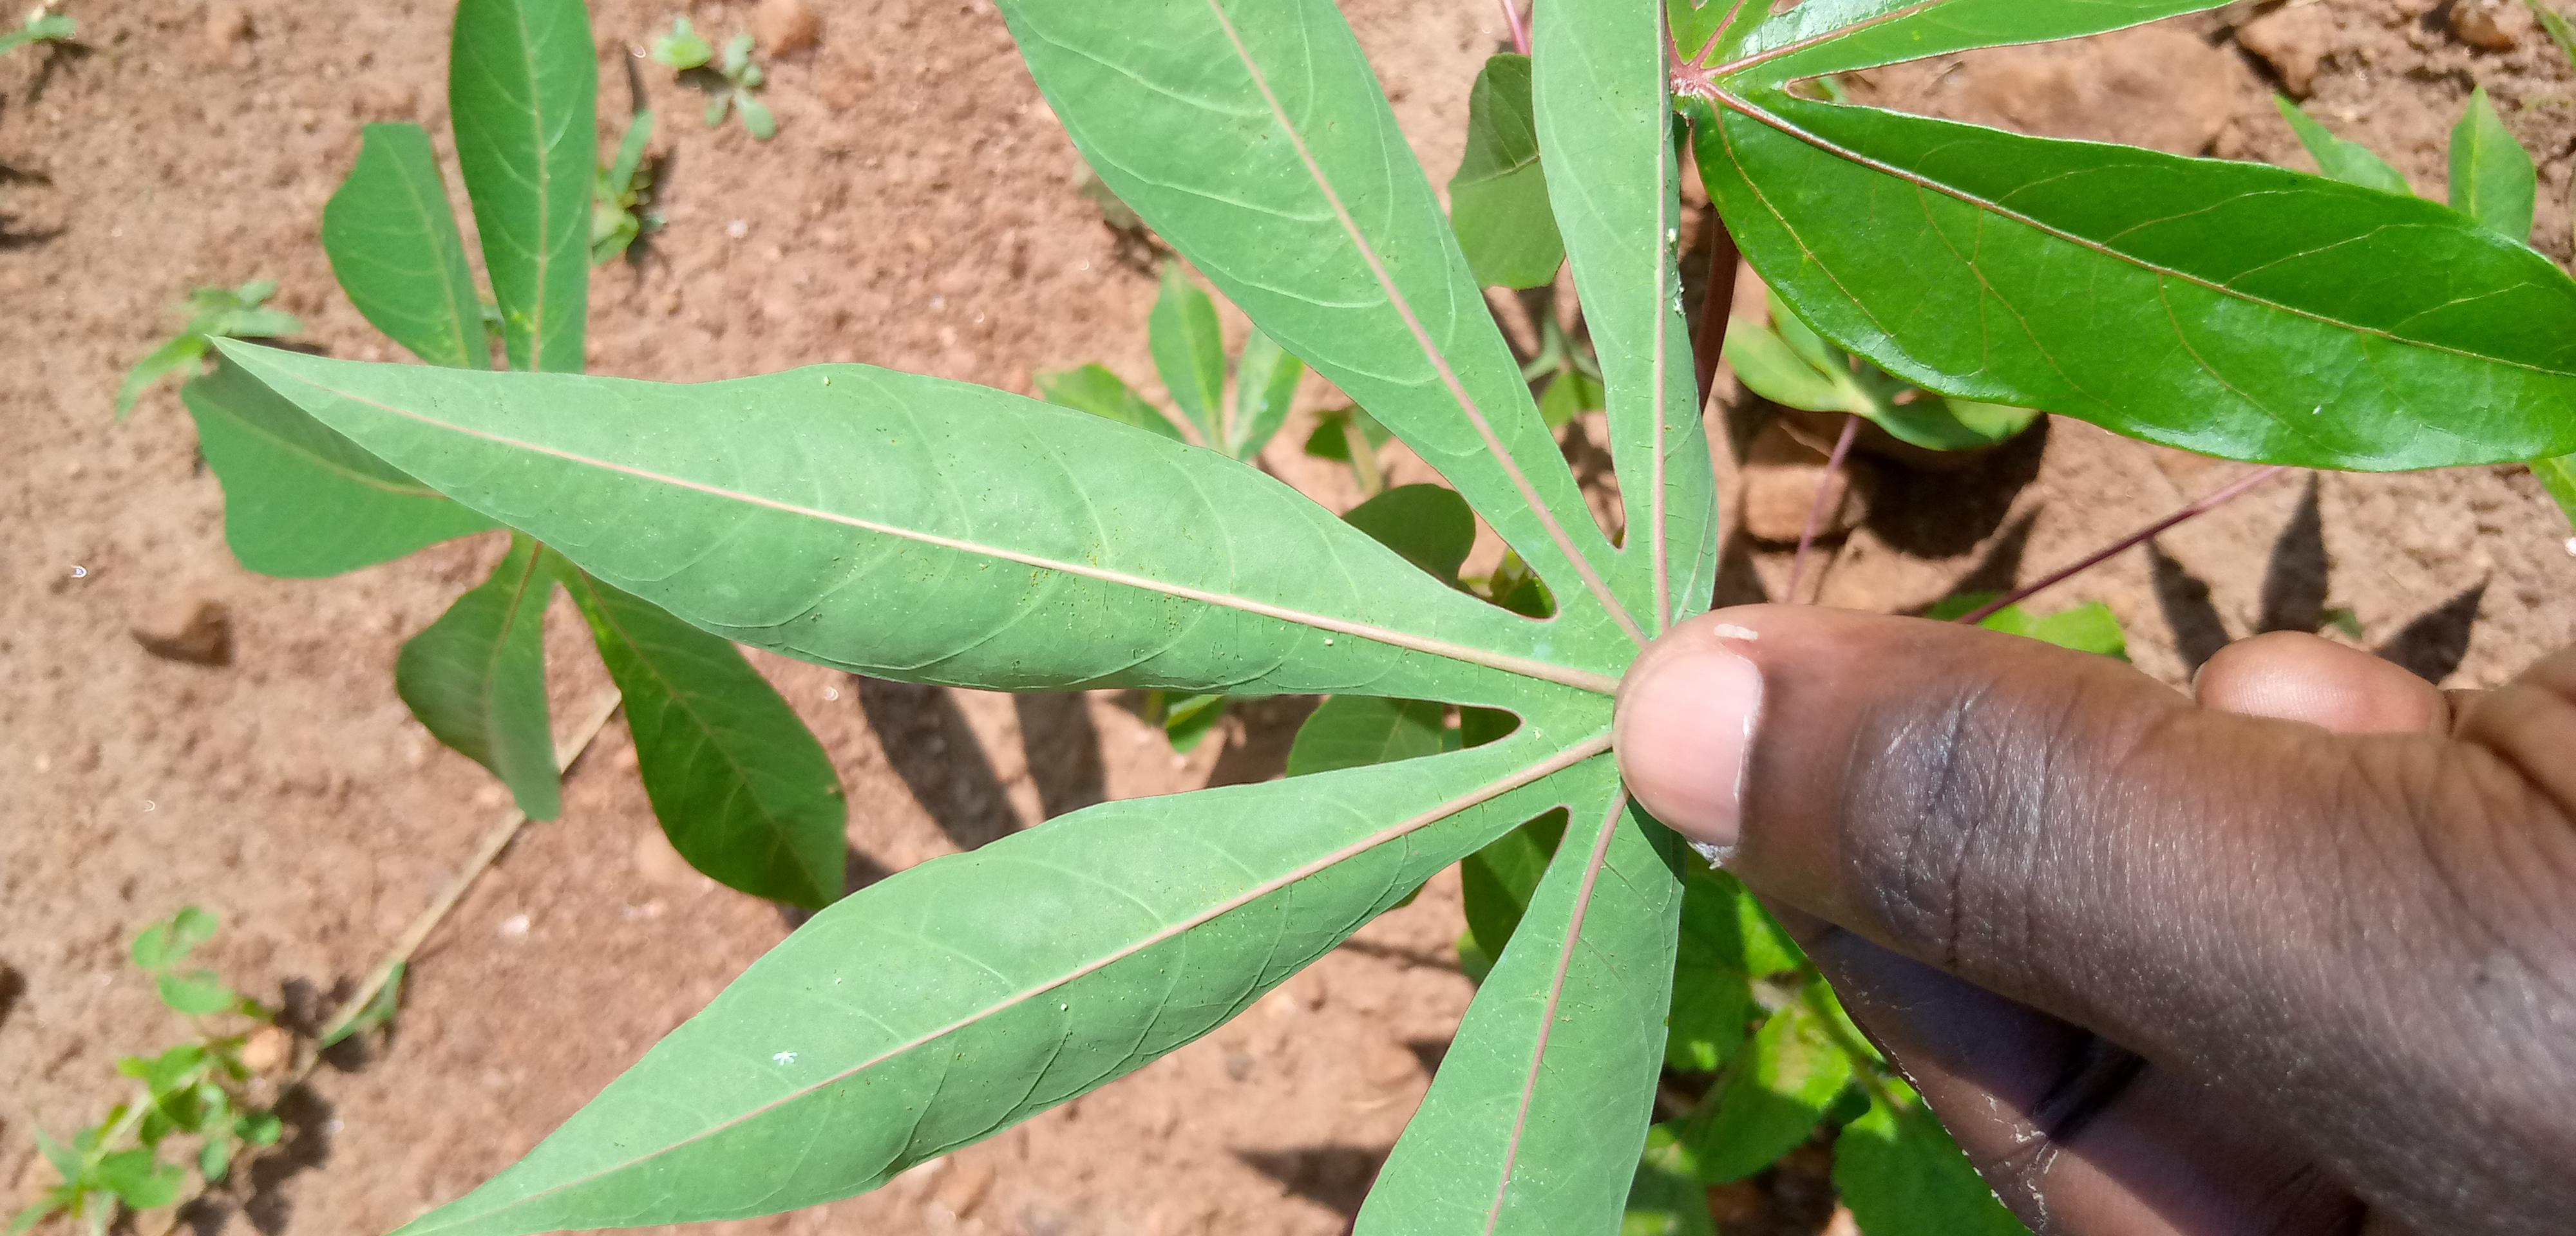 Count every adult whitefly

4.